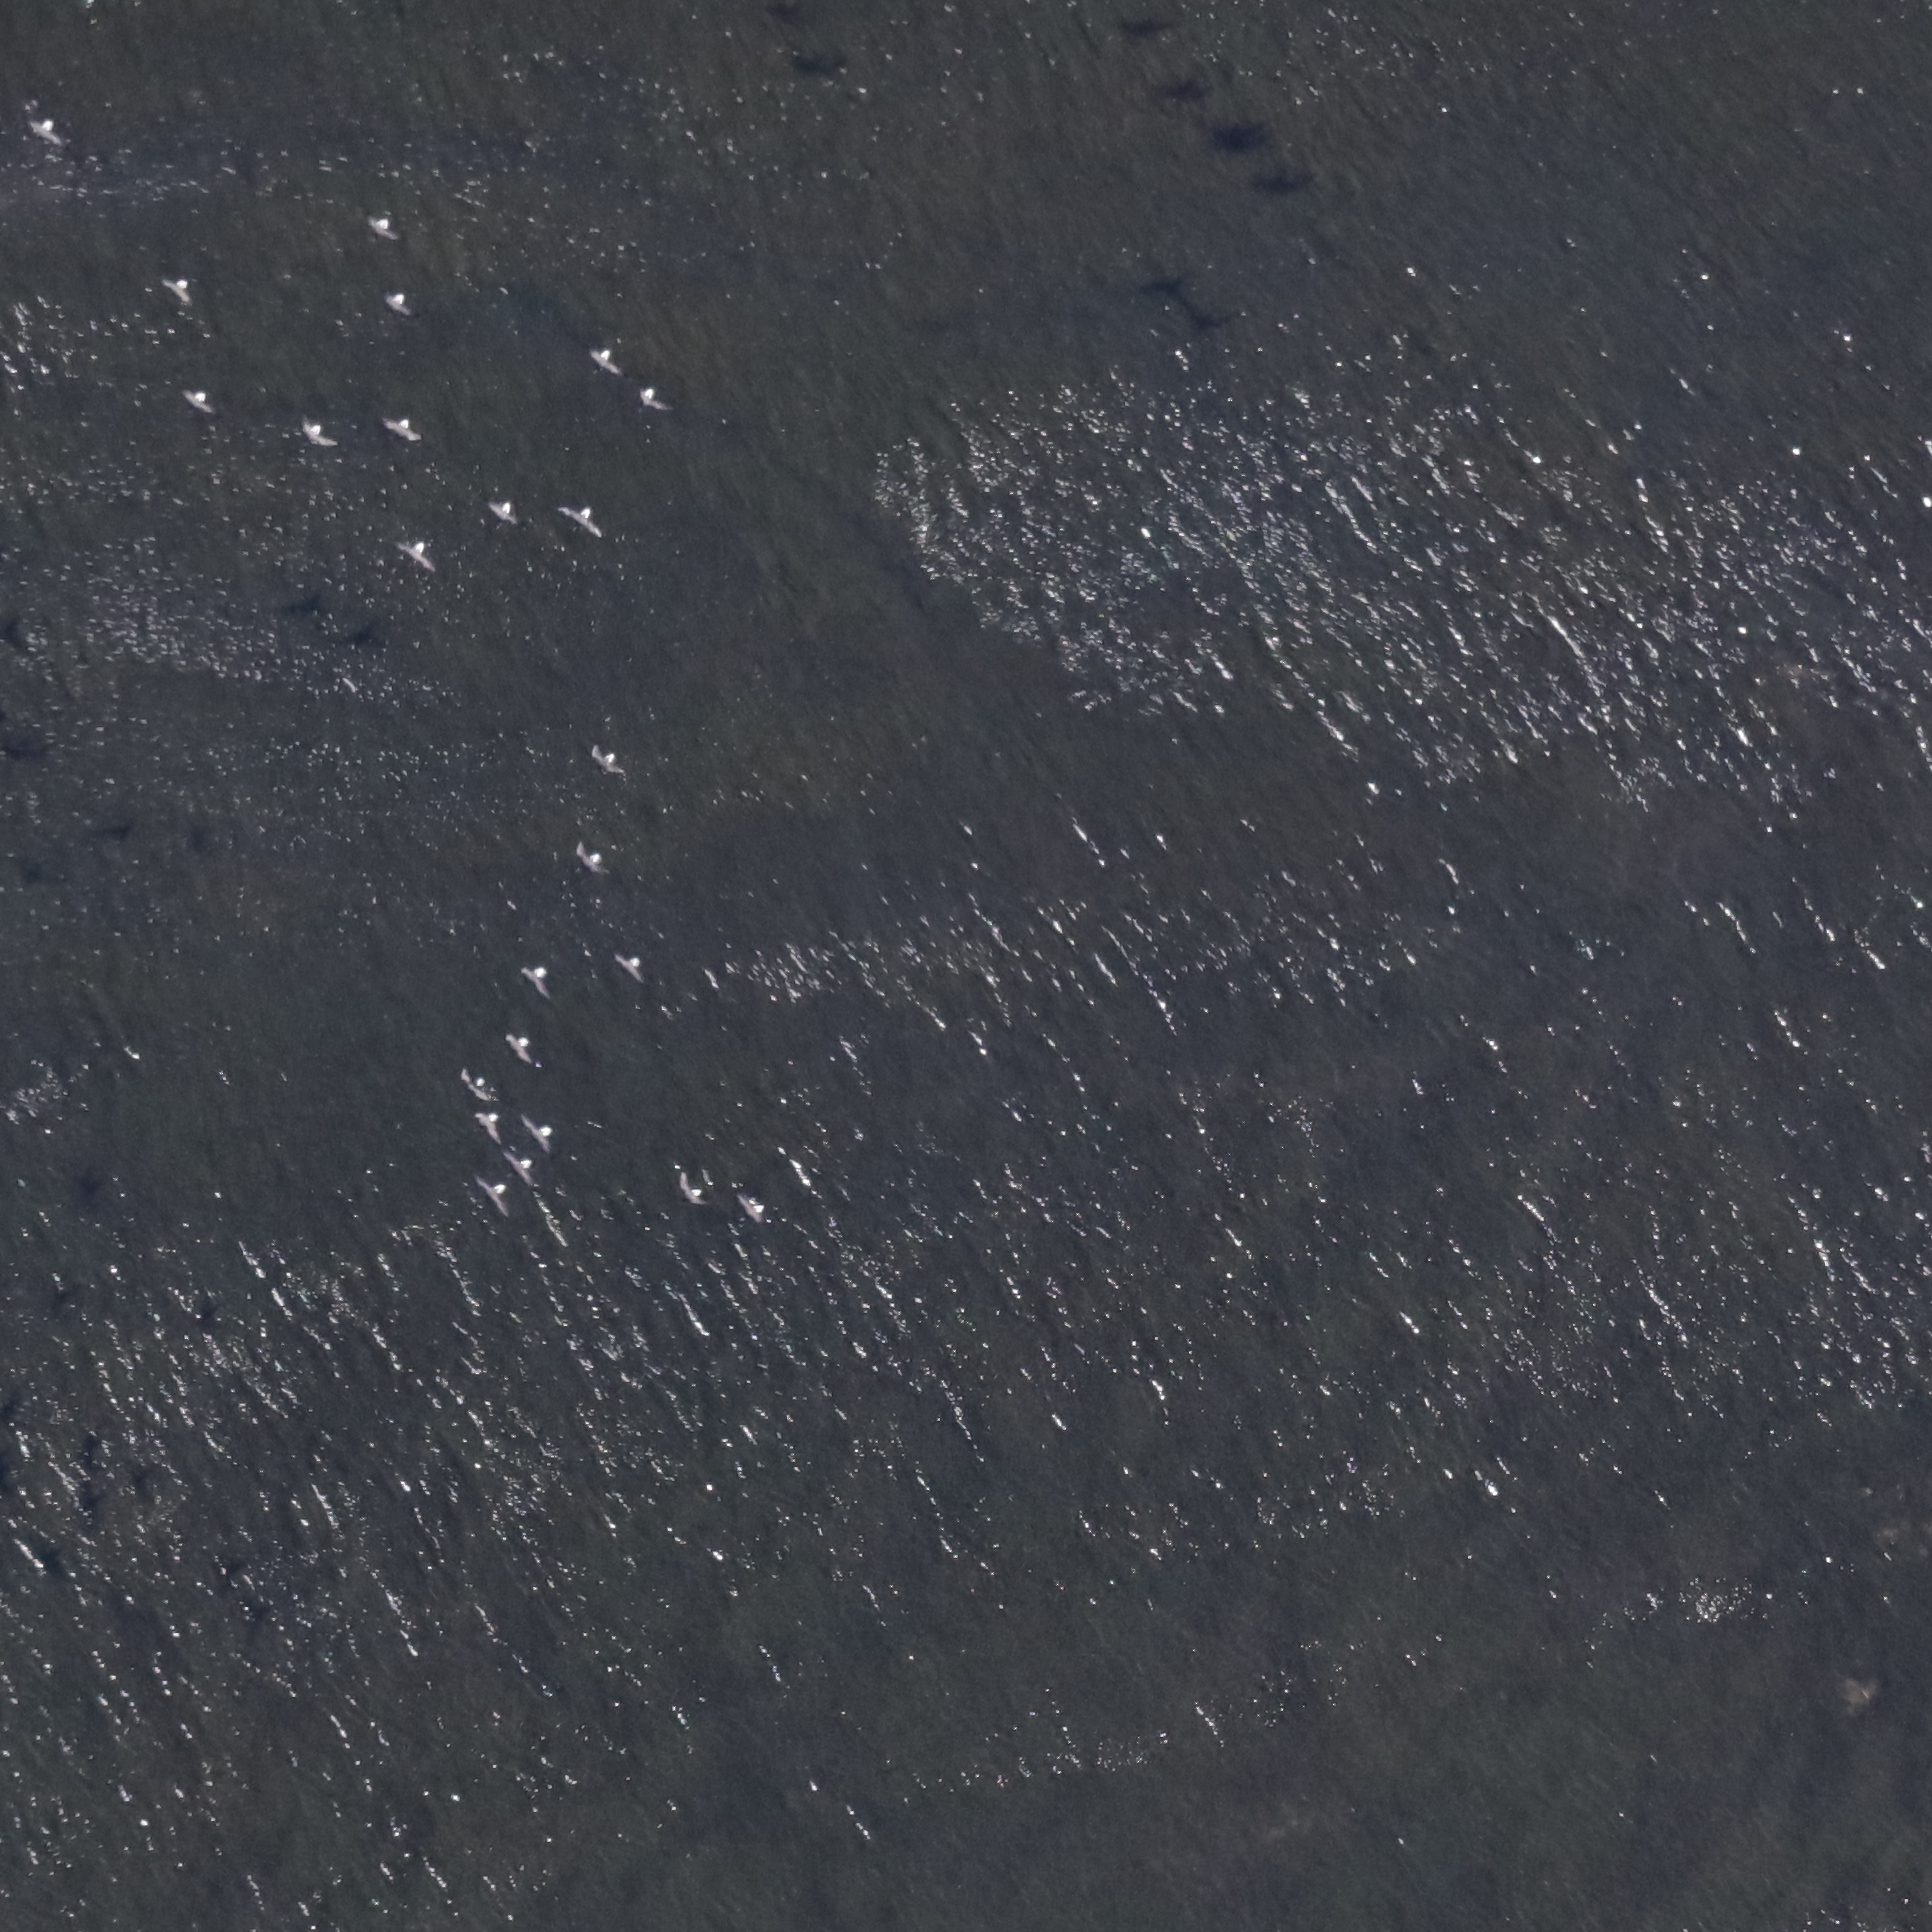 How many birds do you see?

24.